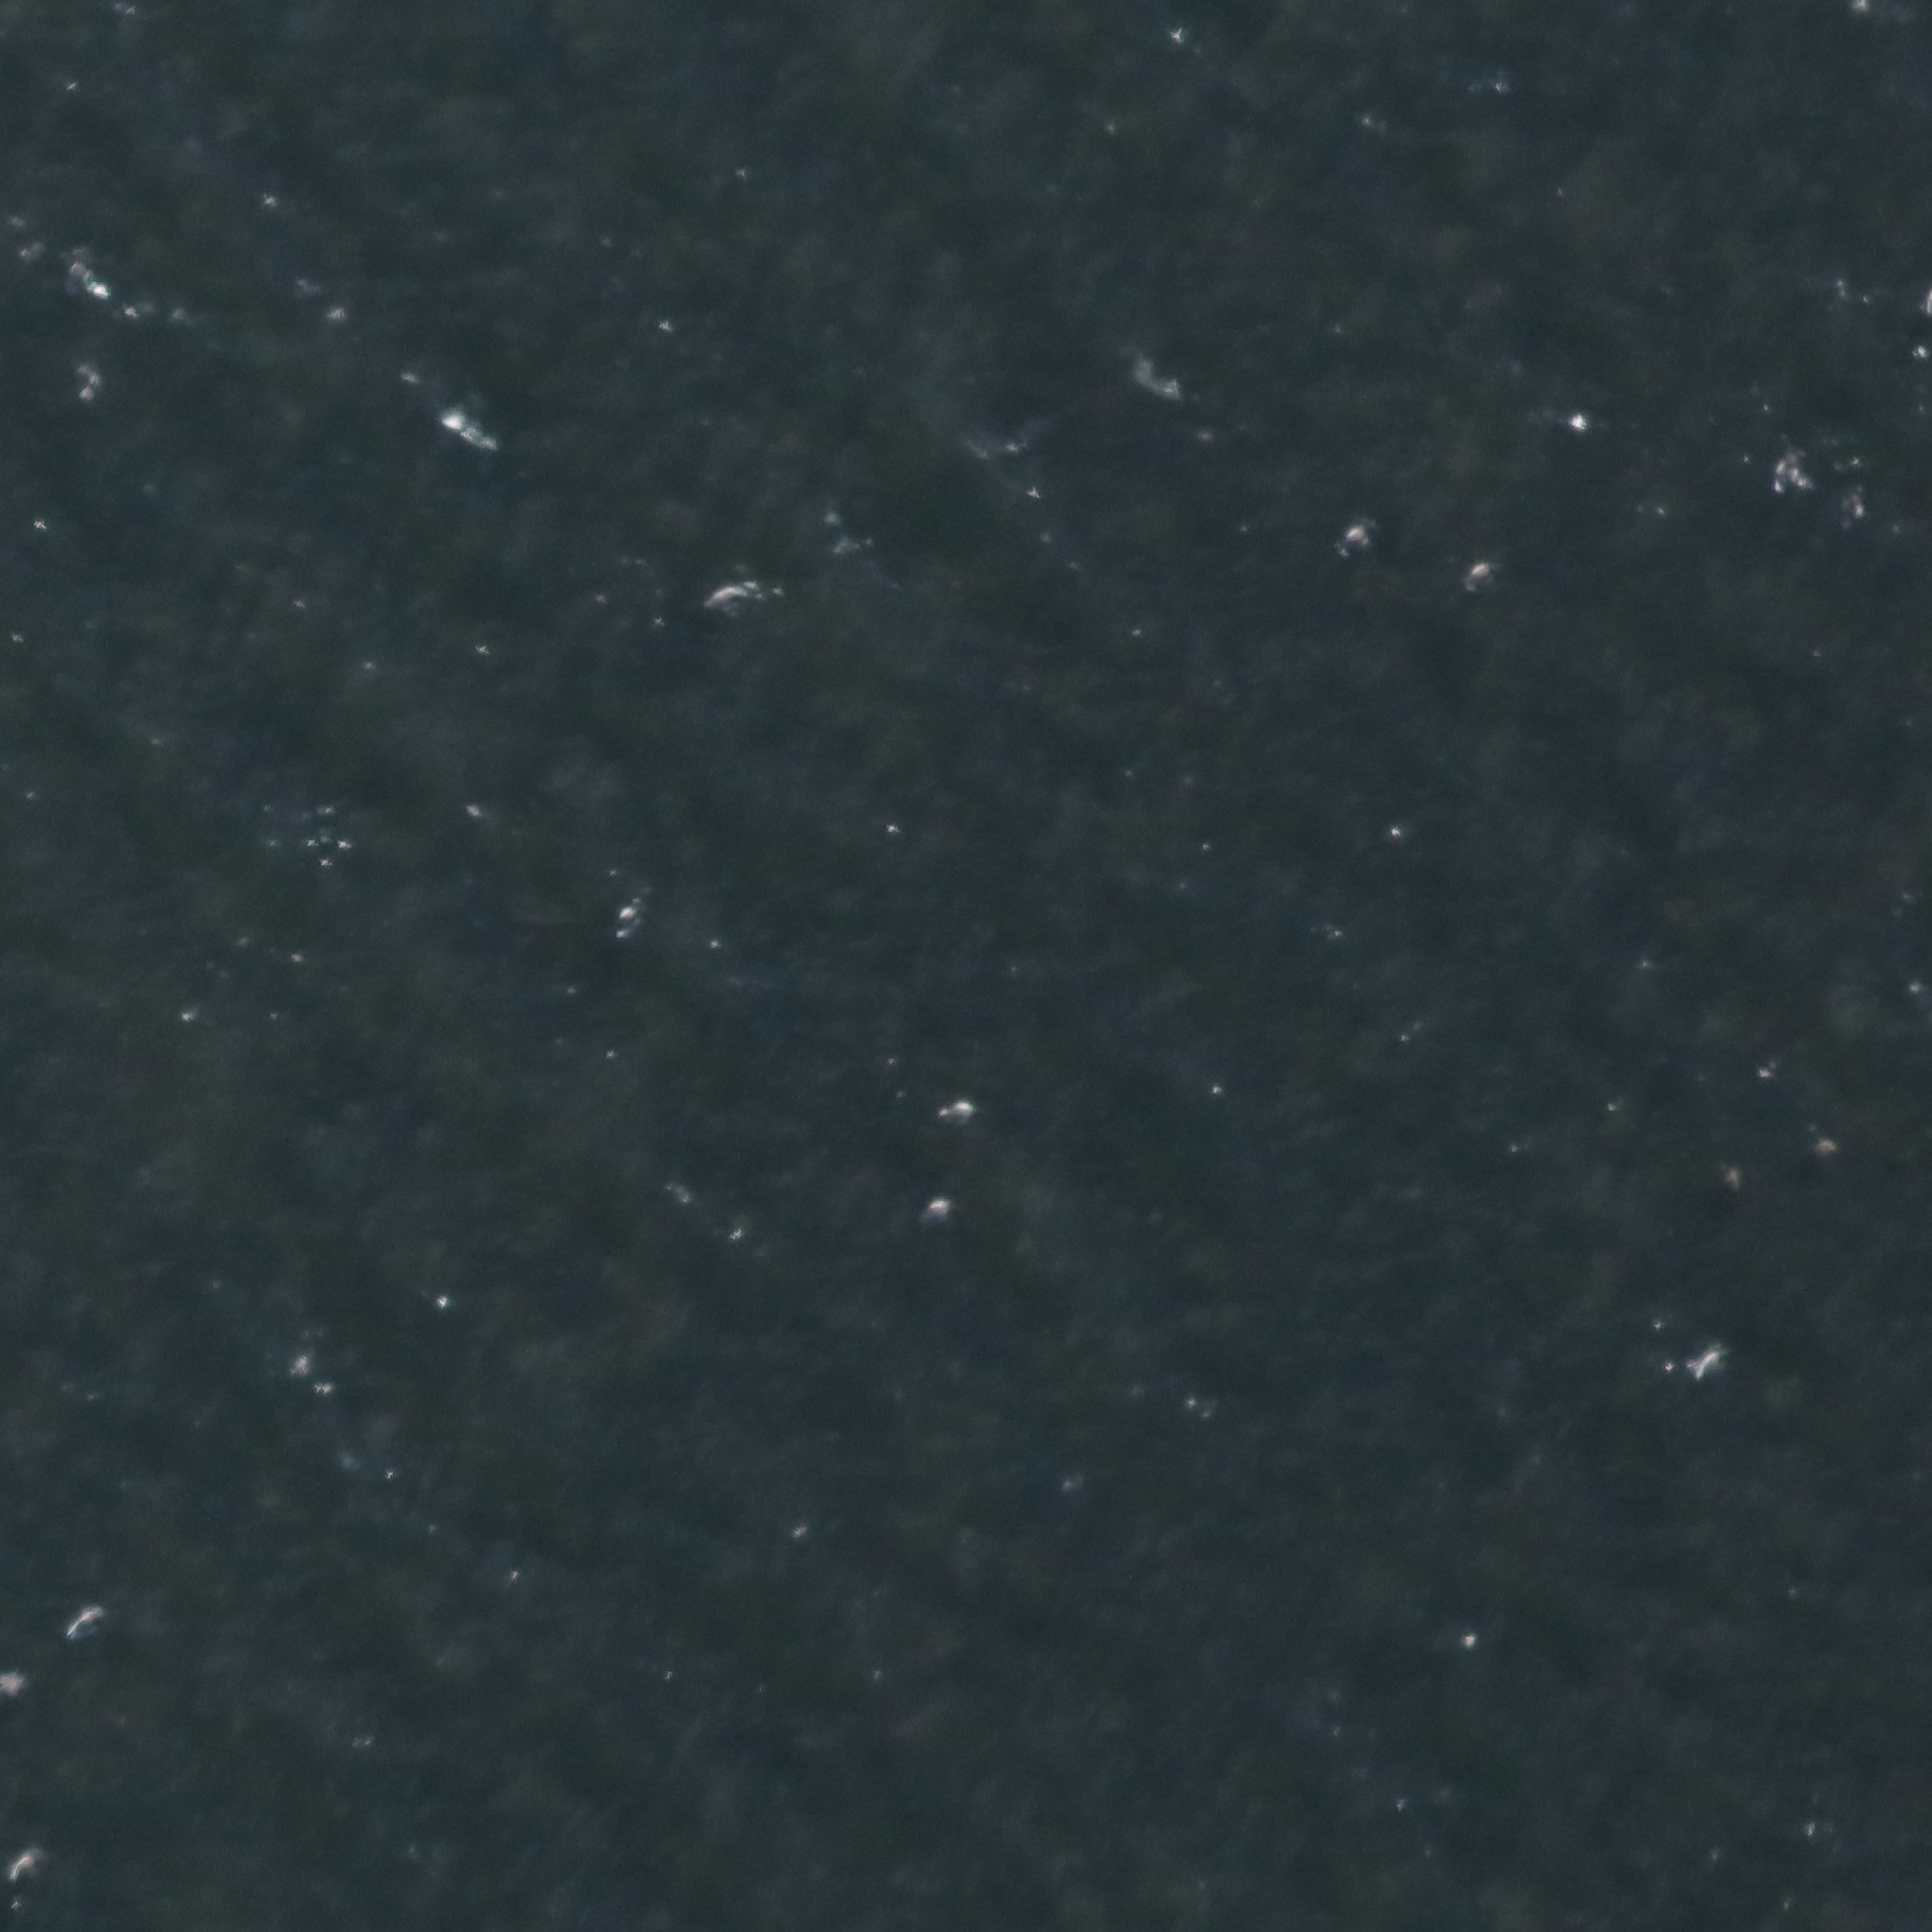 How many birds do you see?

14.